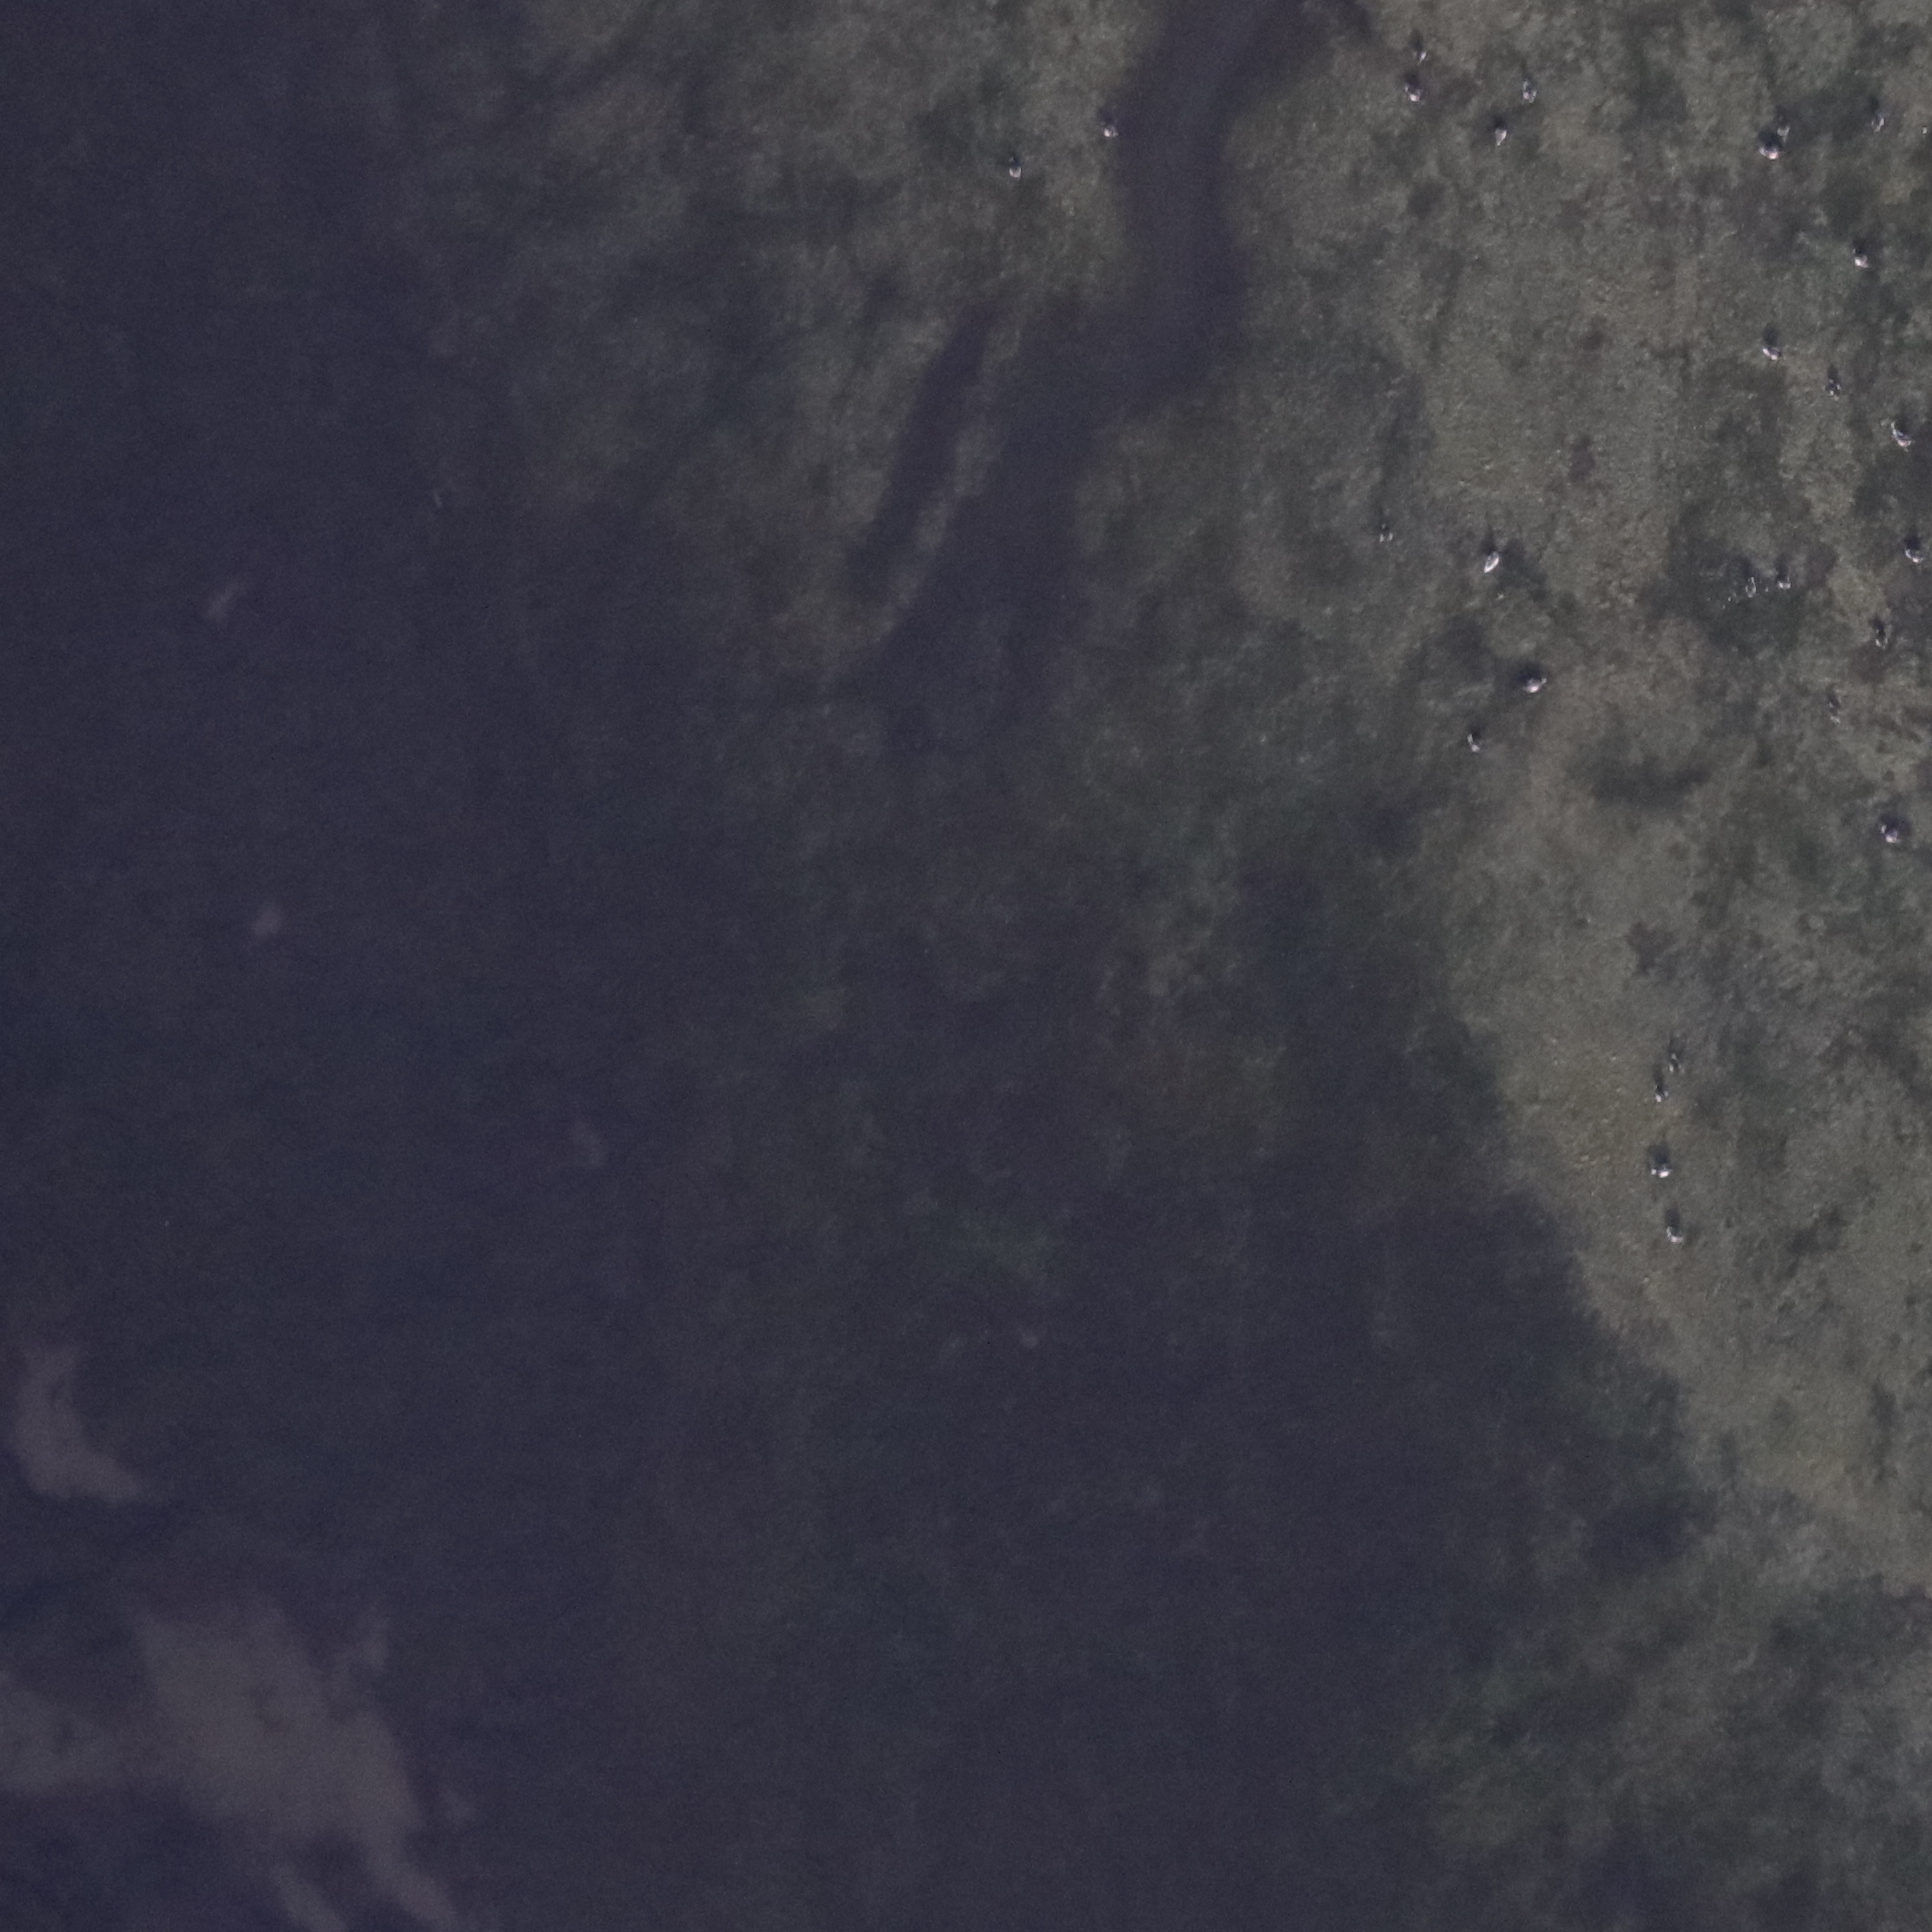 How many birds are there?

26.